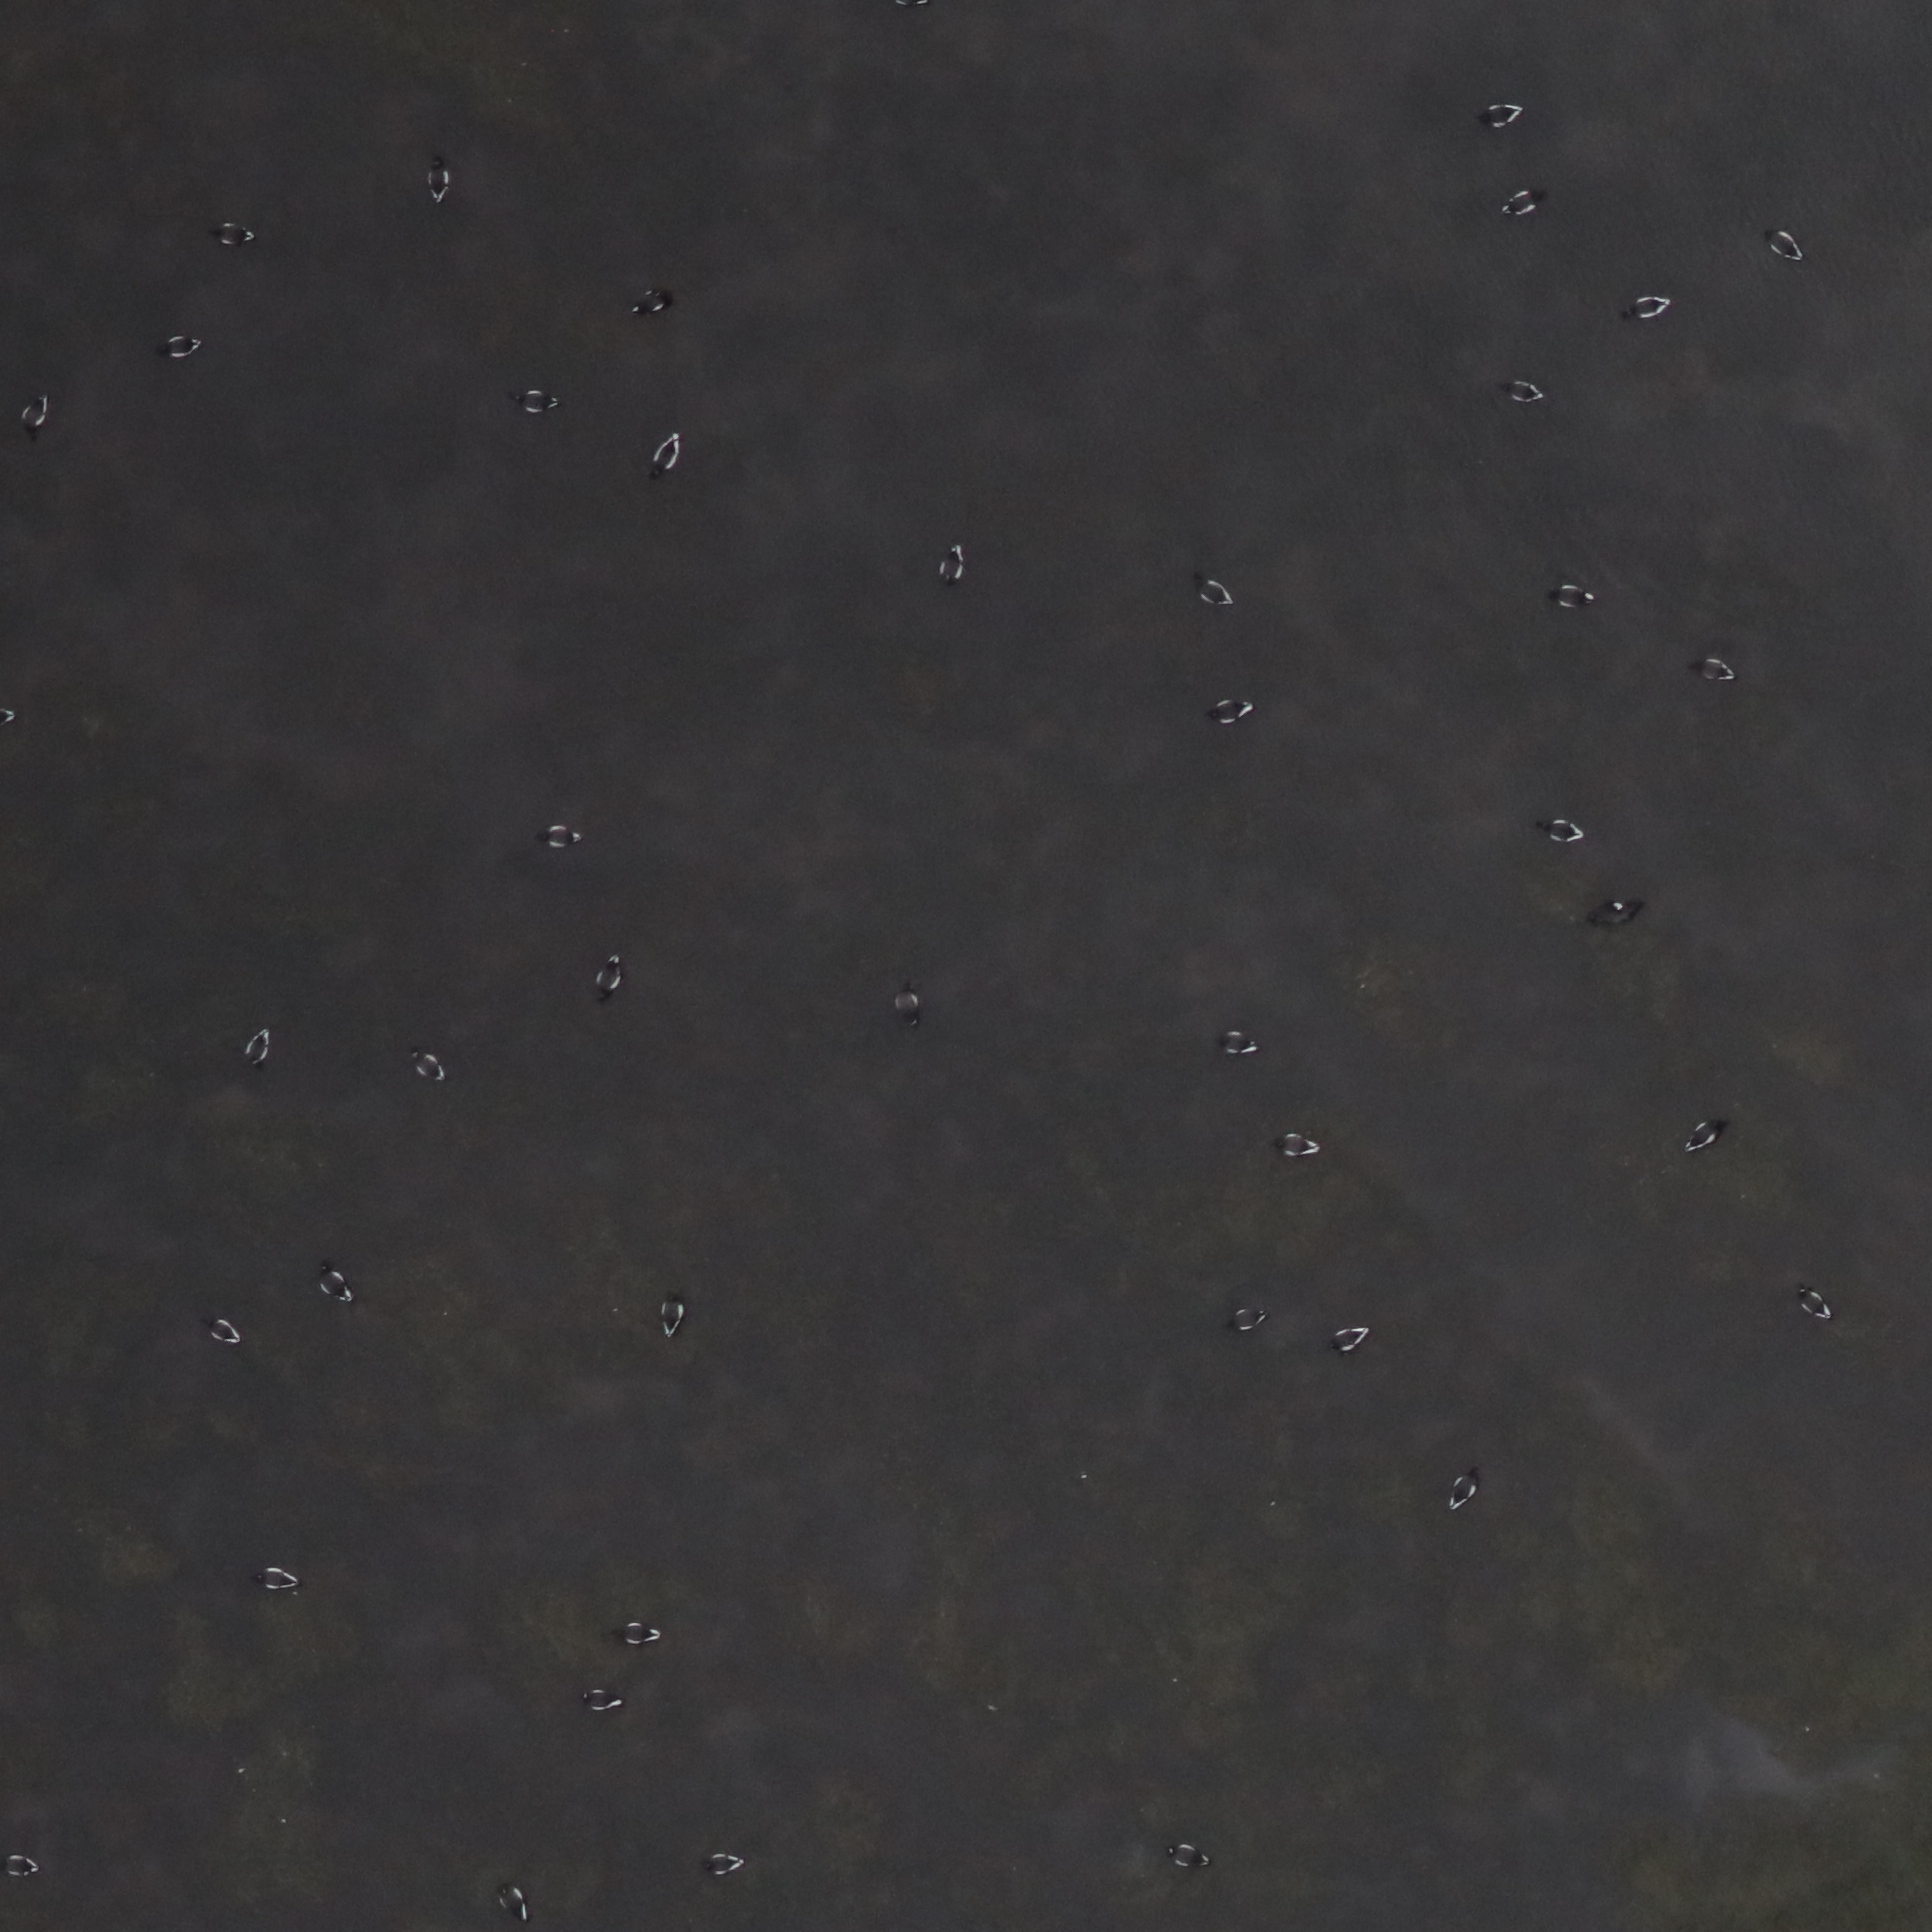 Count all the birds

41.